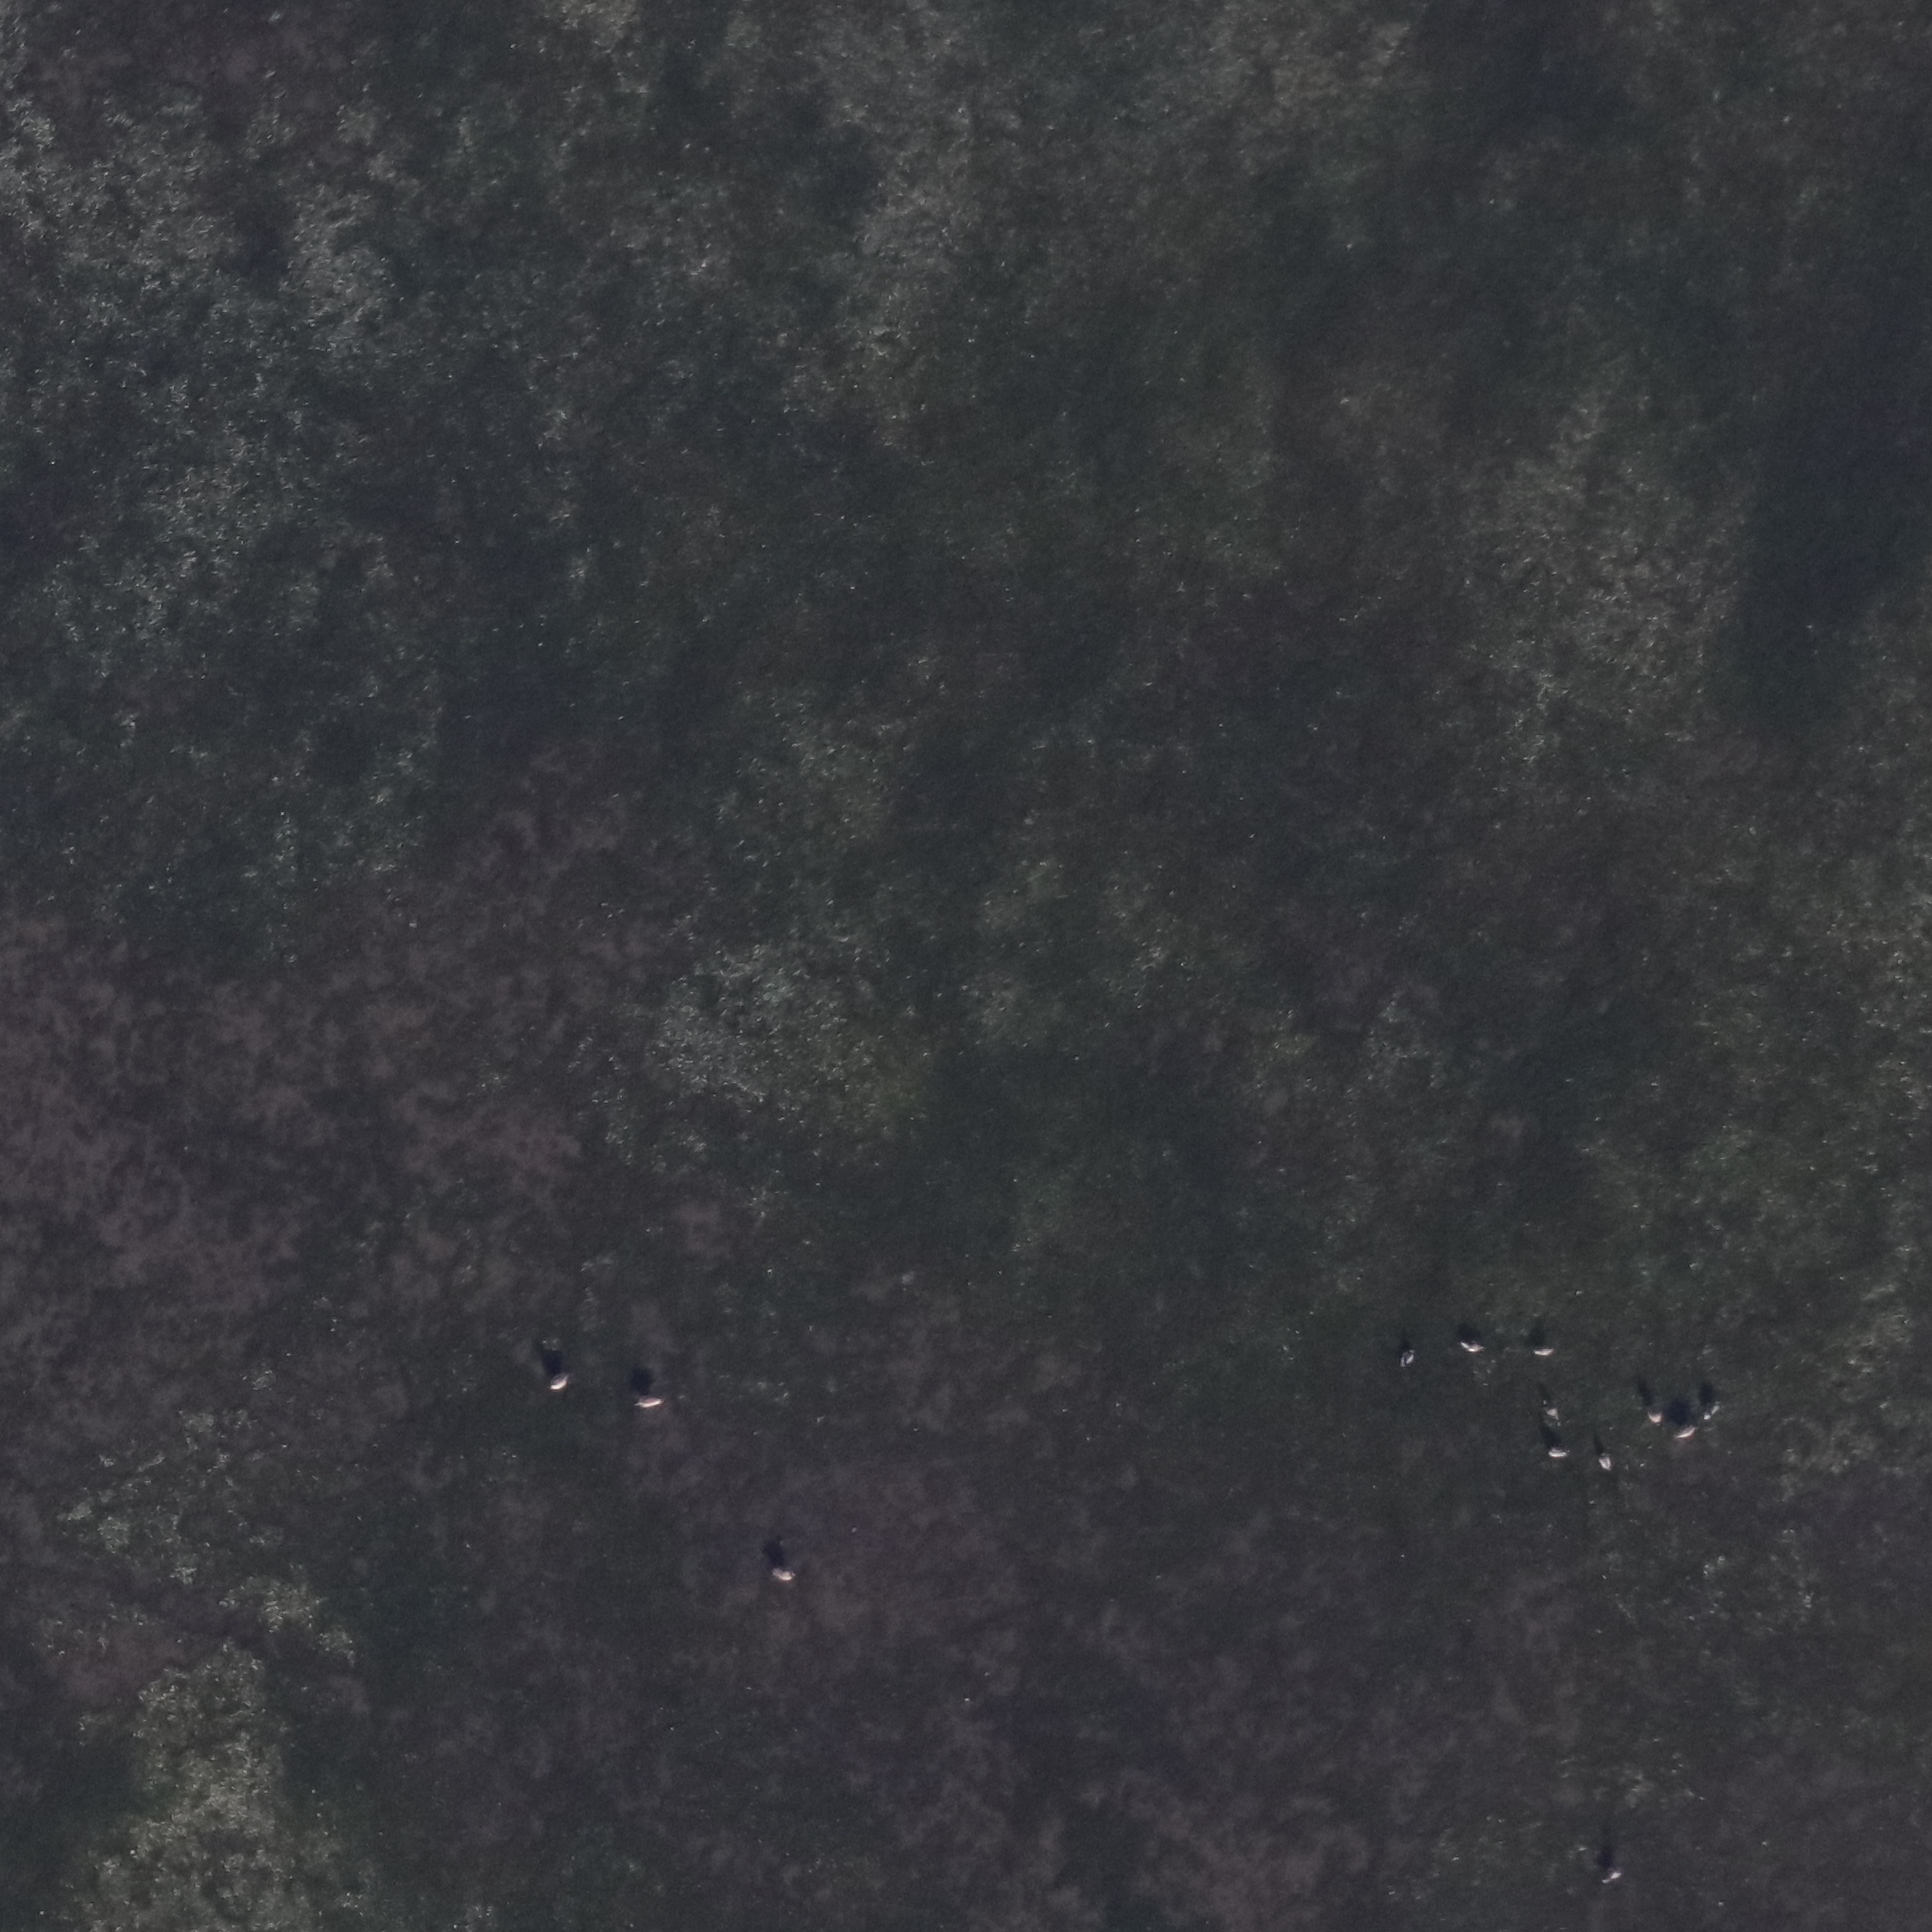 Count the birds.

12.